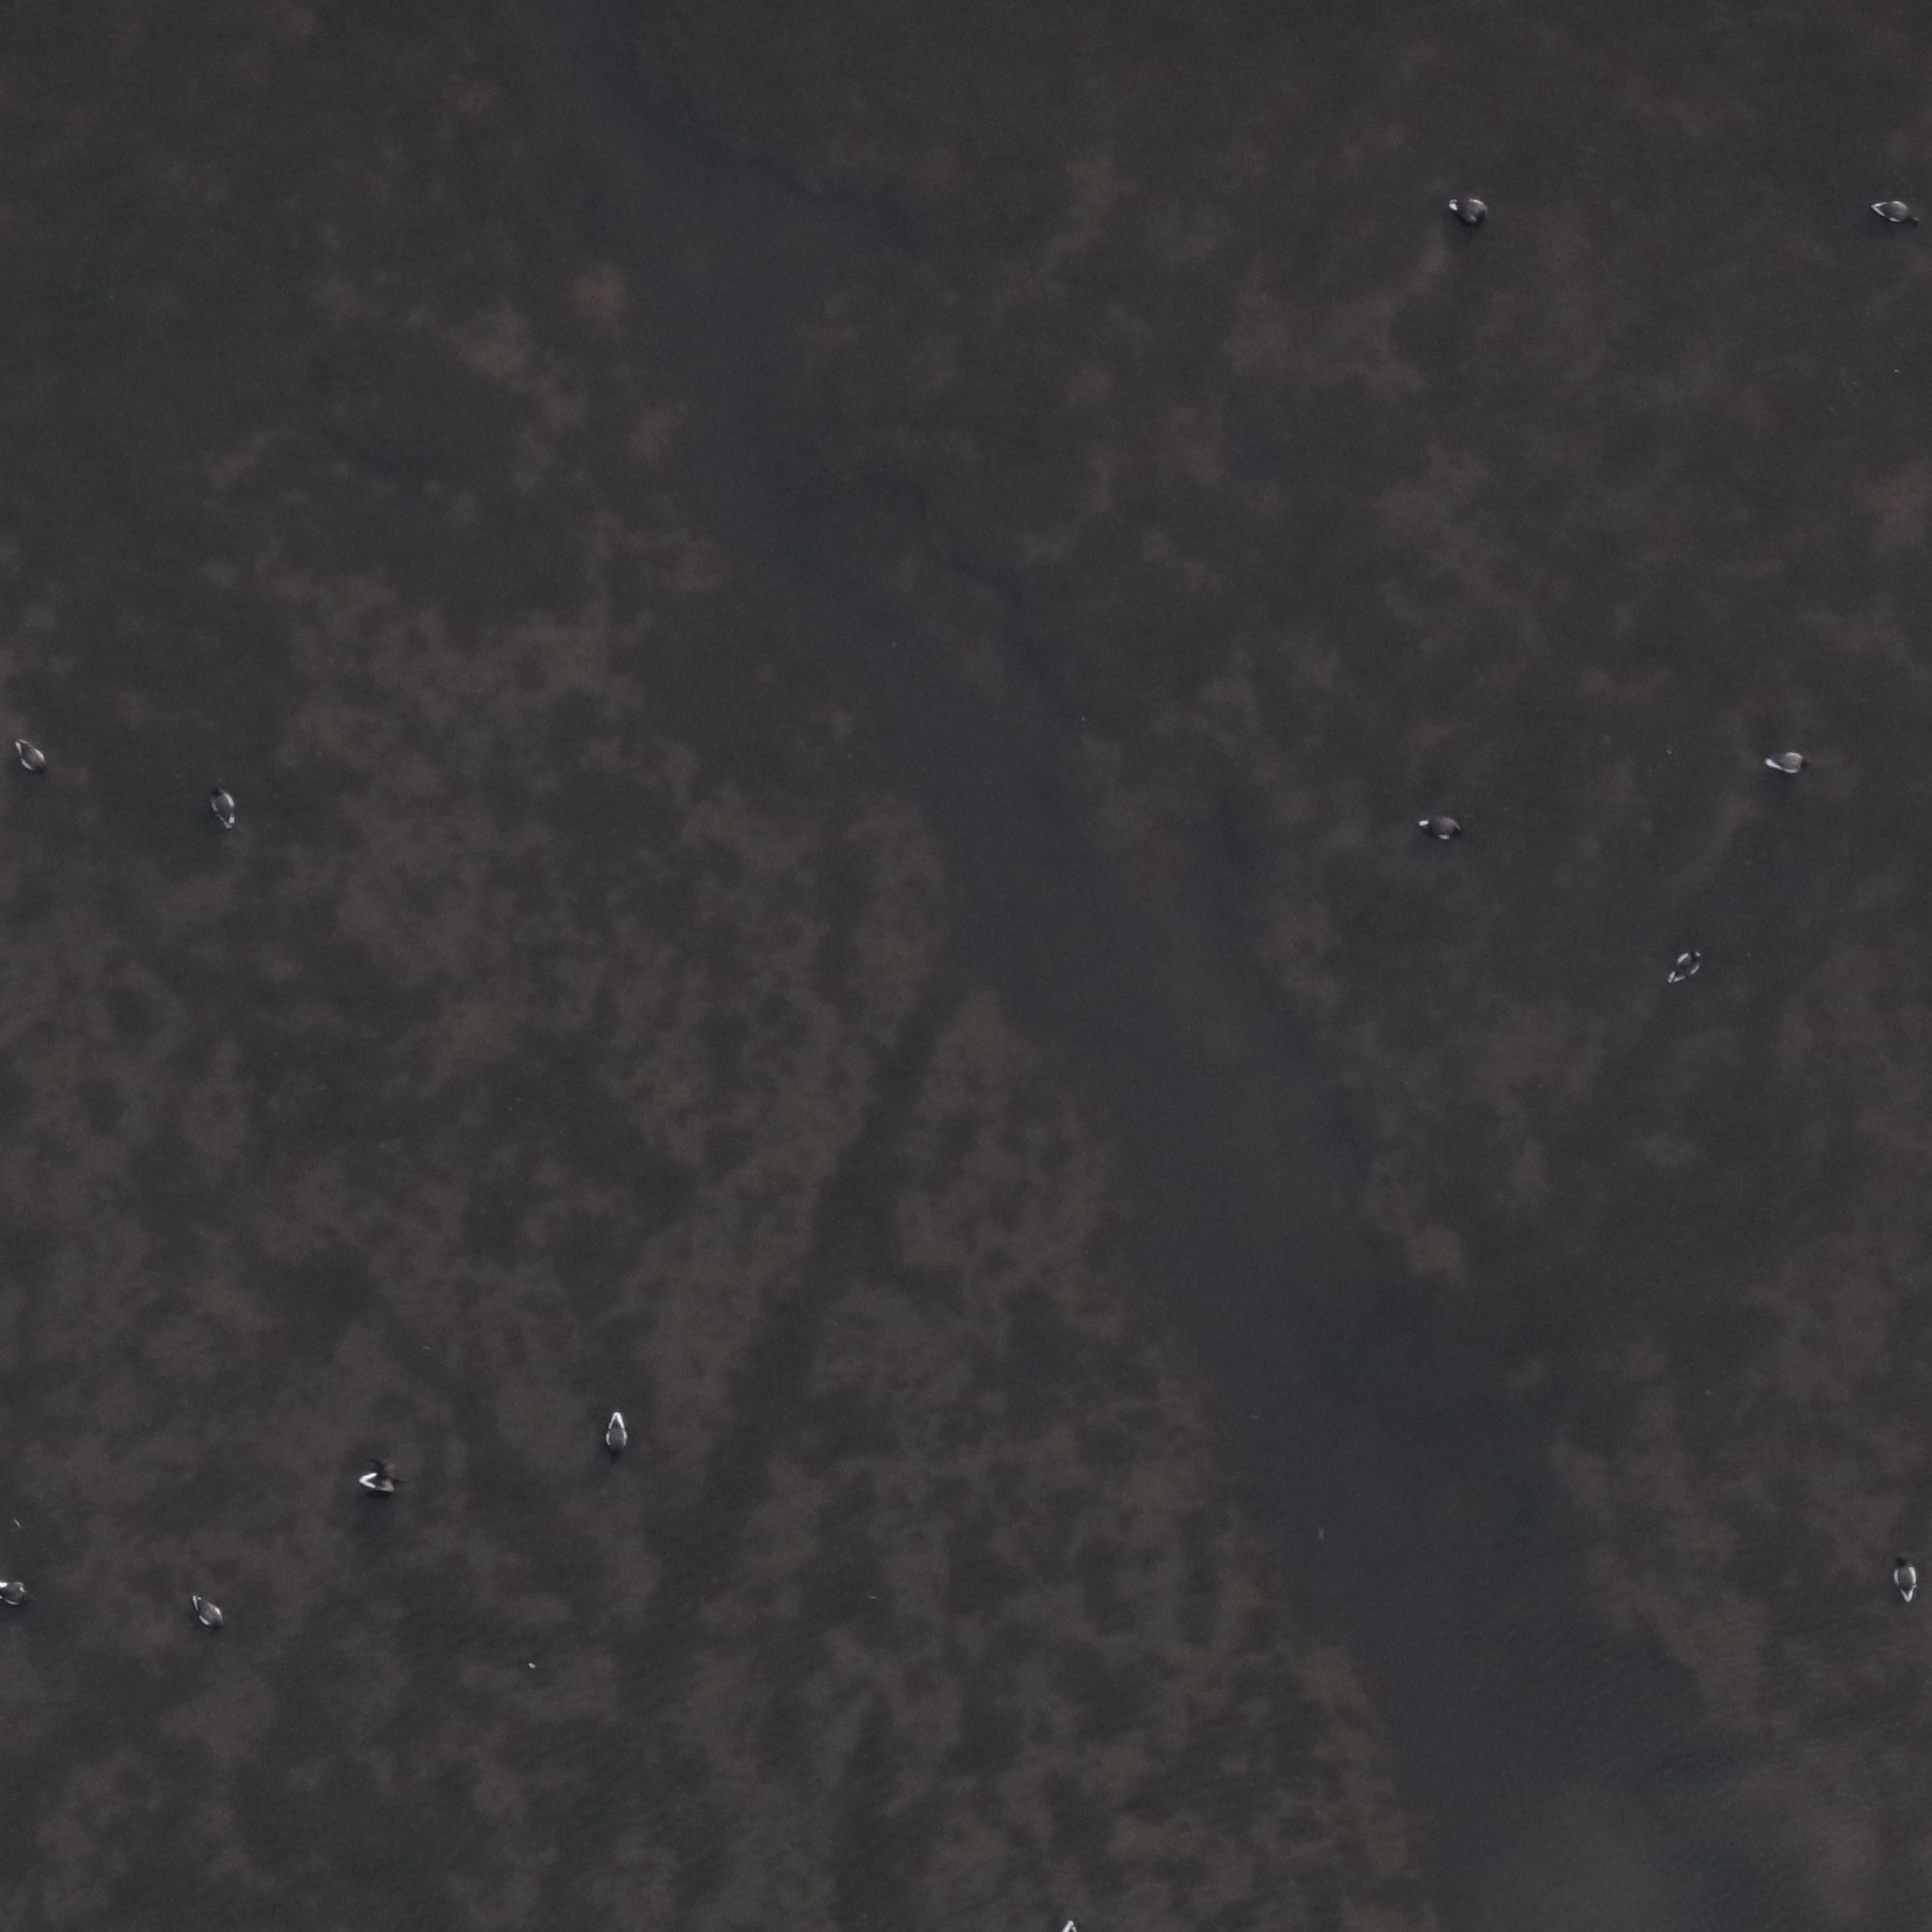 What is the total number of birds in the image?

12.